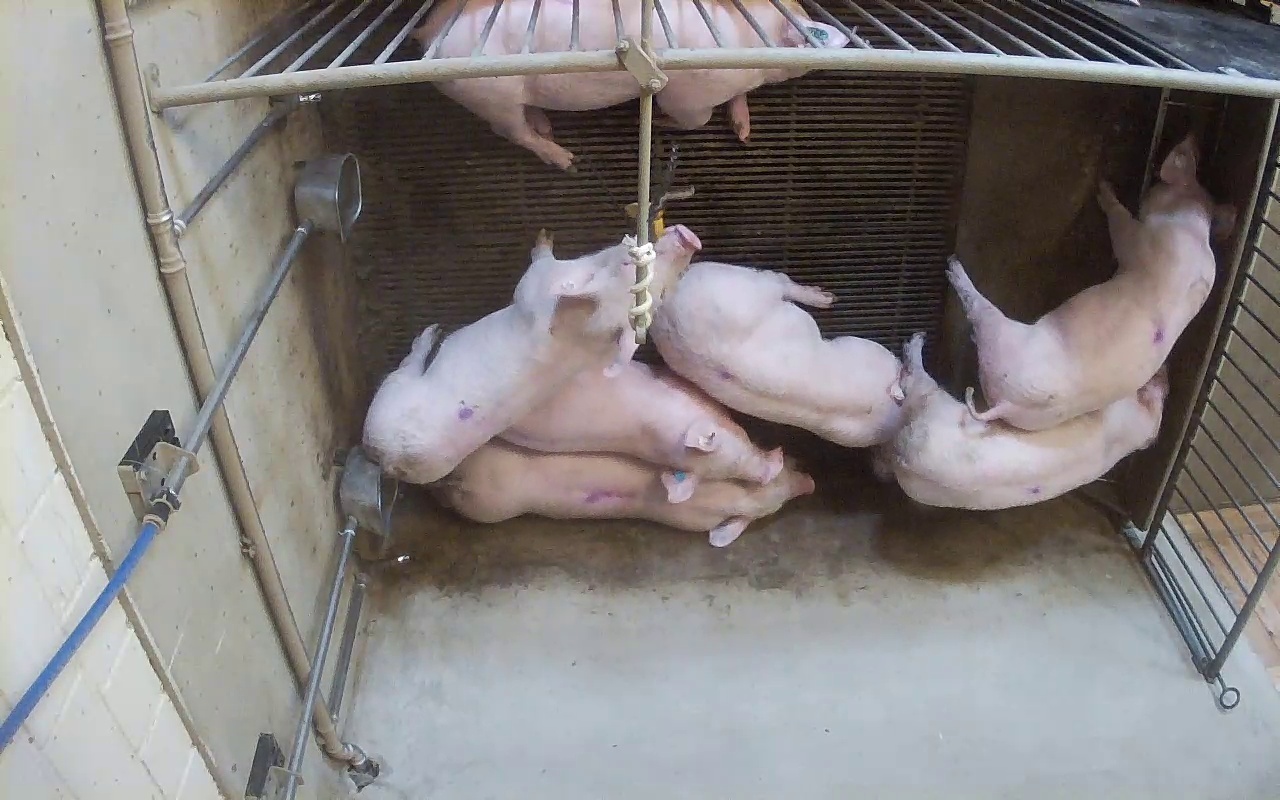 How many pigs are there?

7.